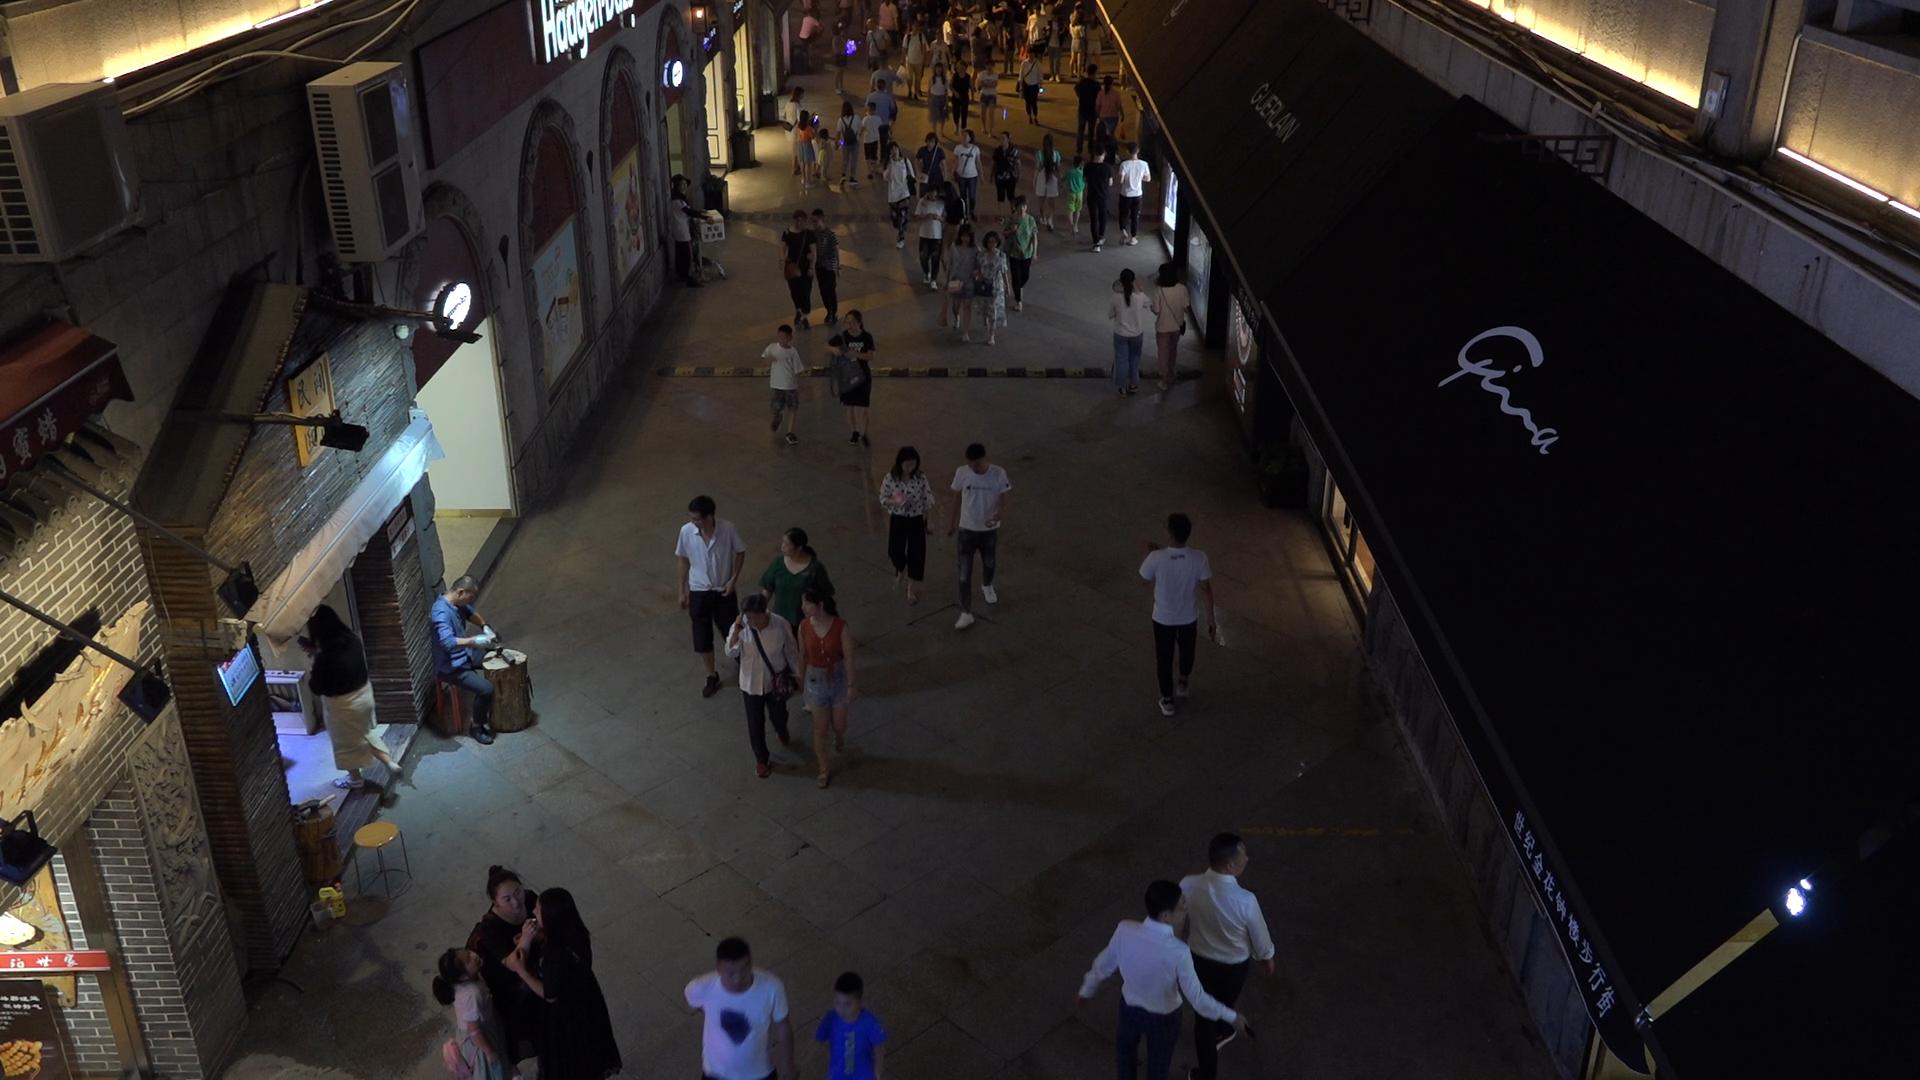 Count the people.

66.